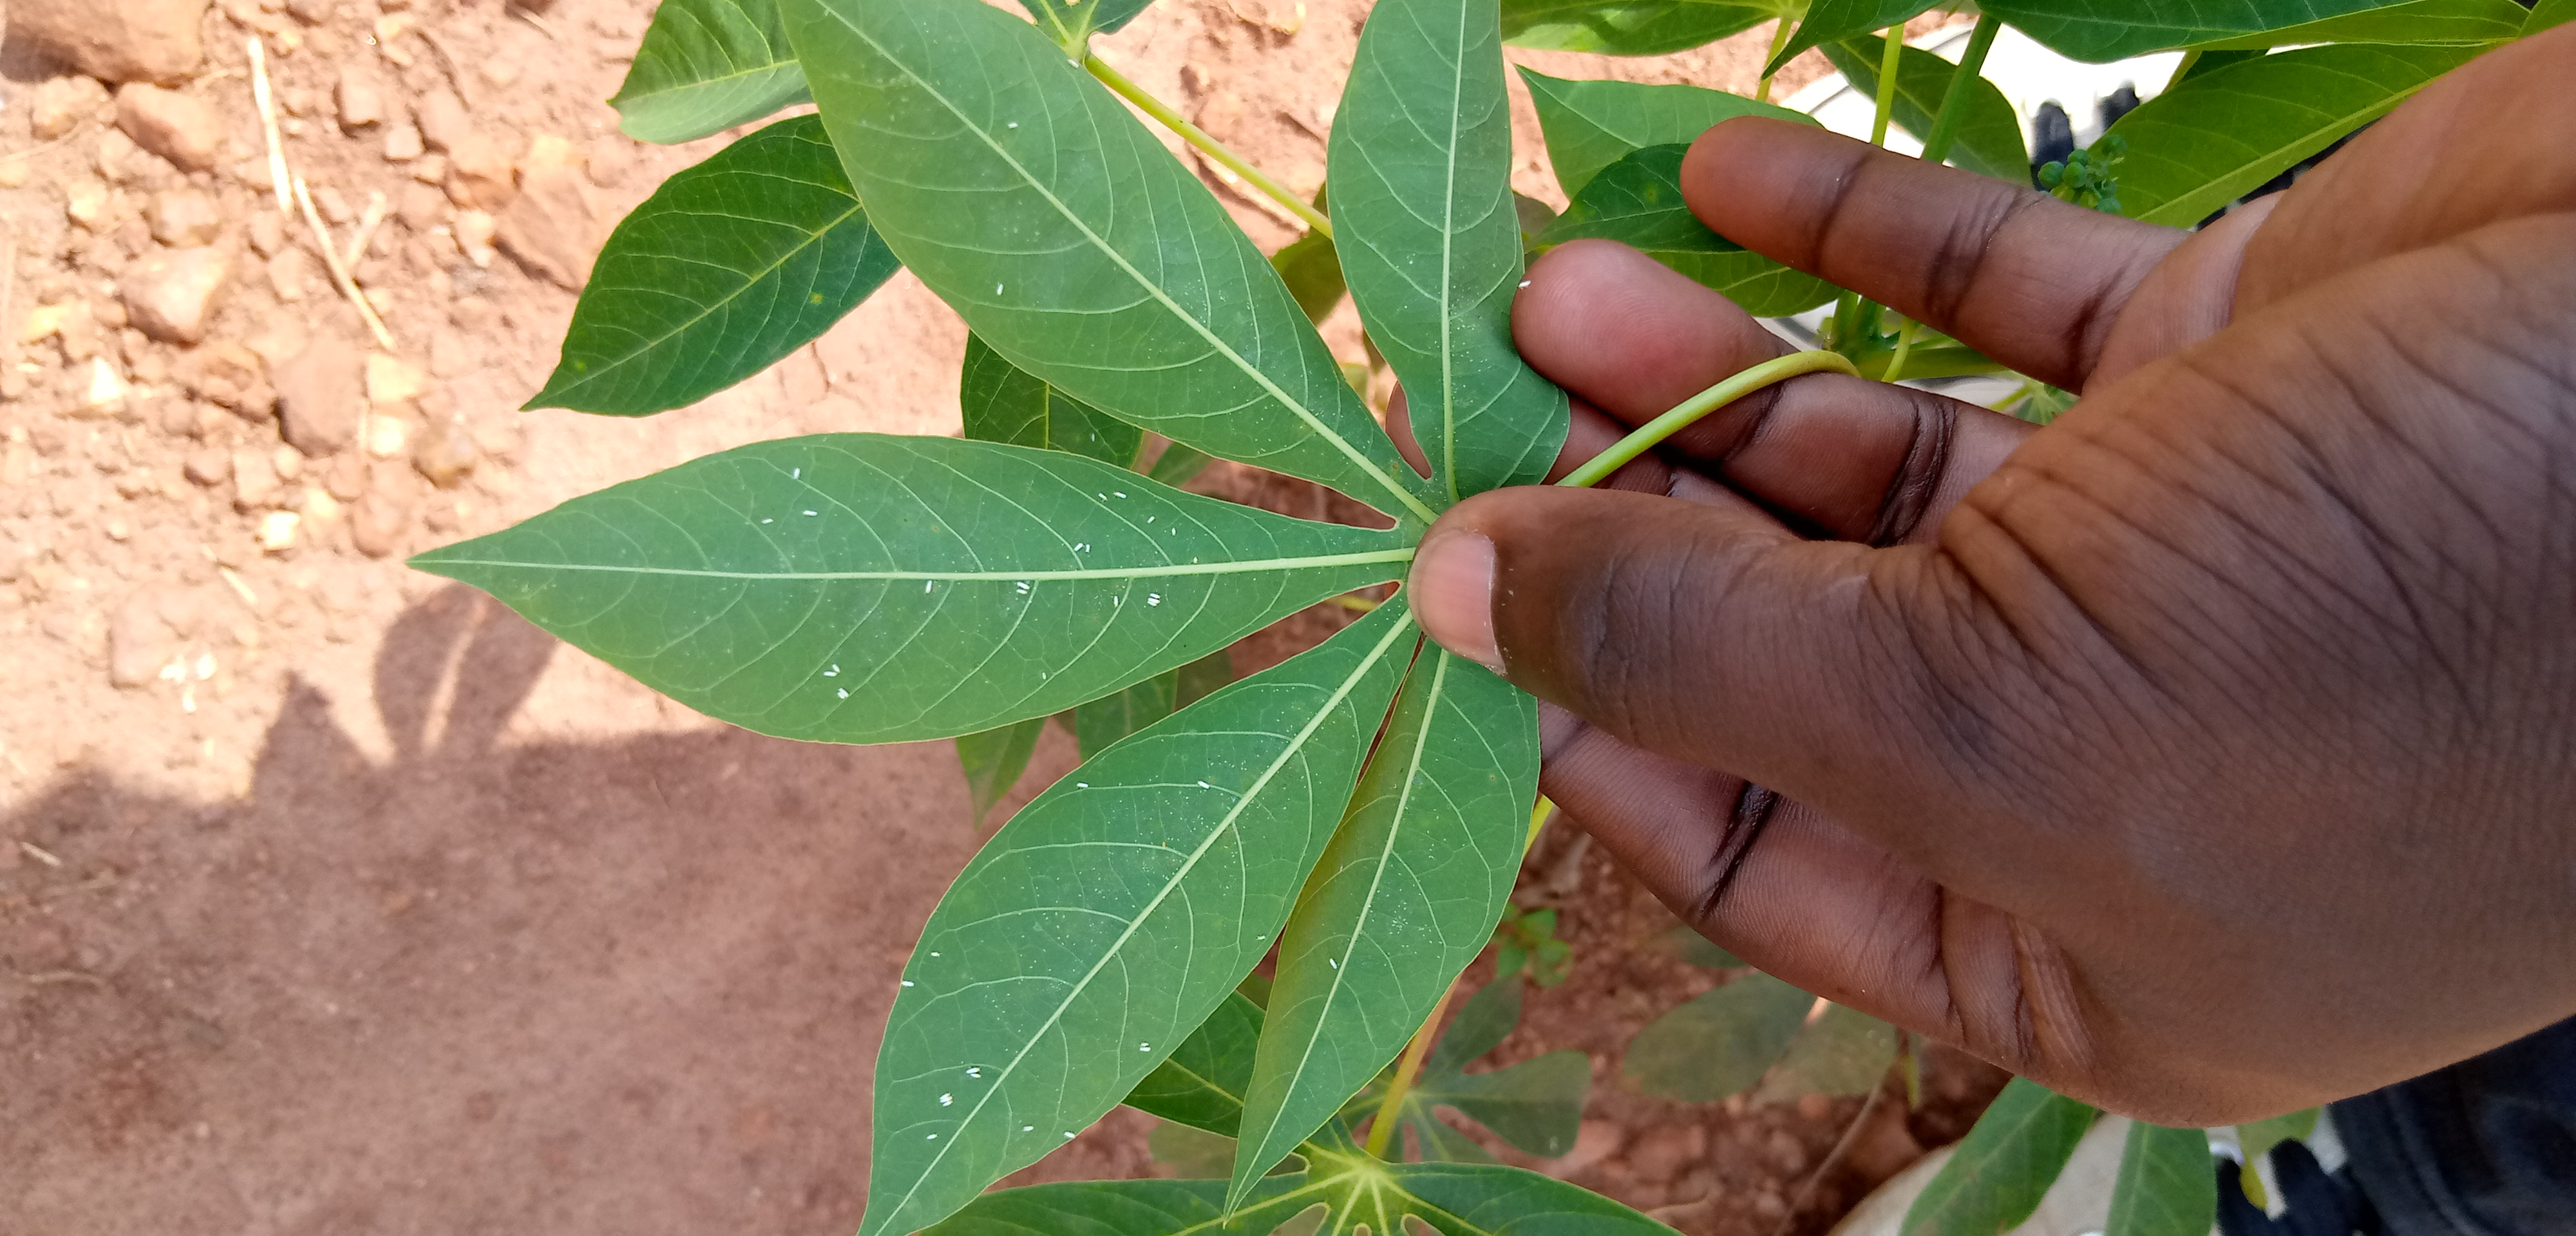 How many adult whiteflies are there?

40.